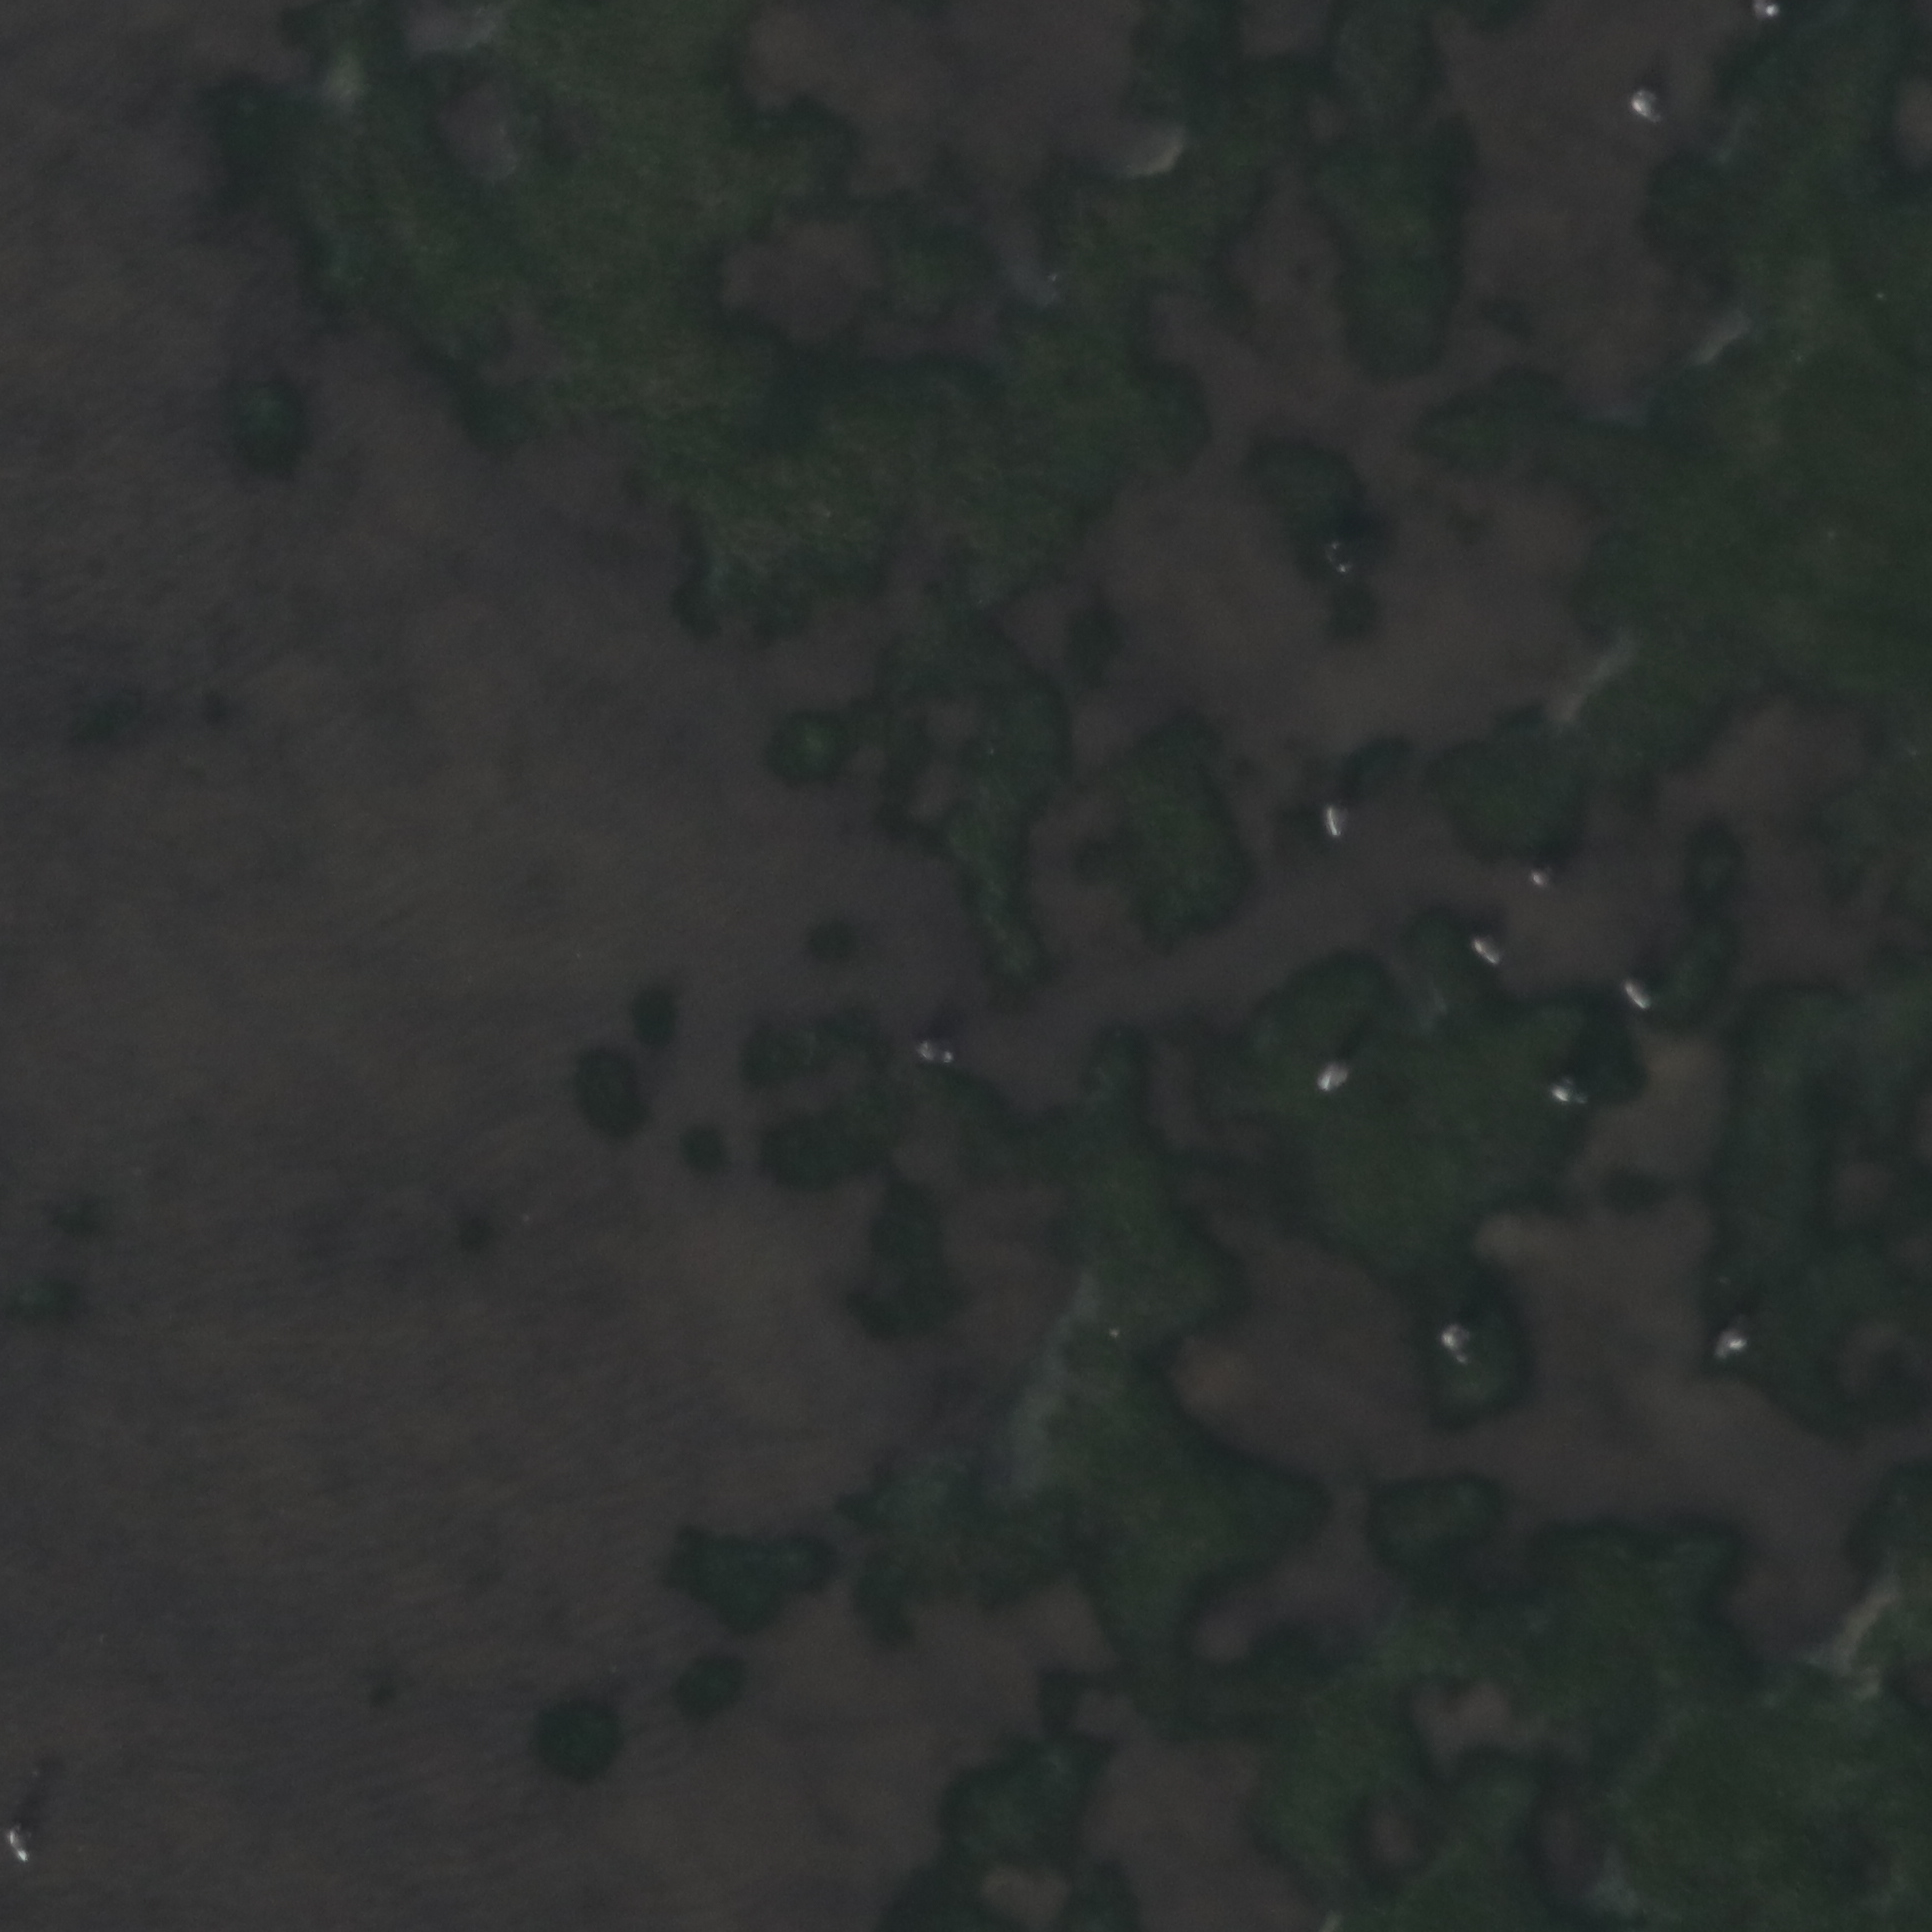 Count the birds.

12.